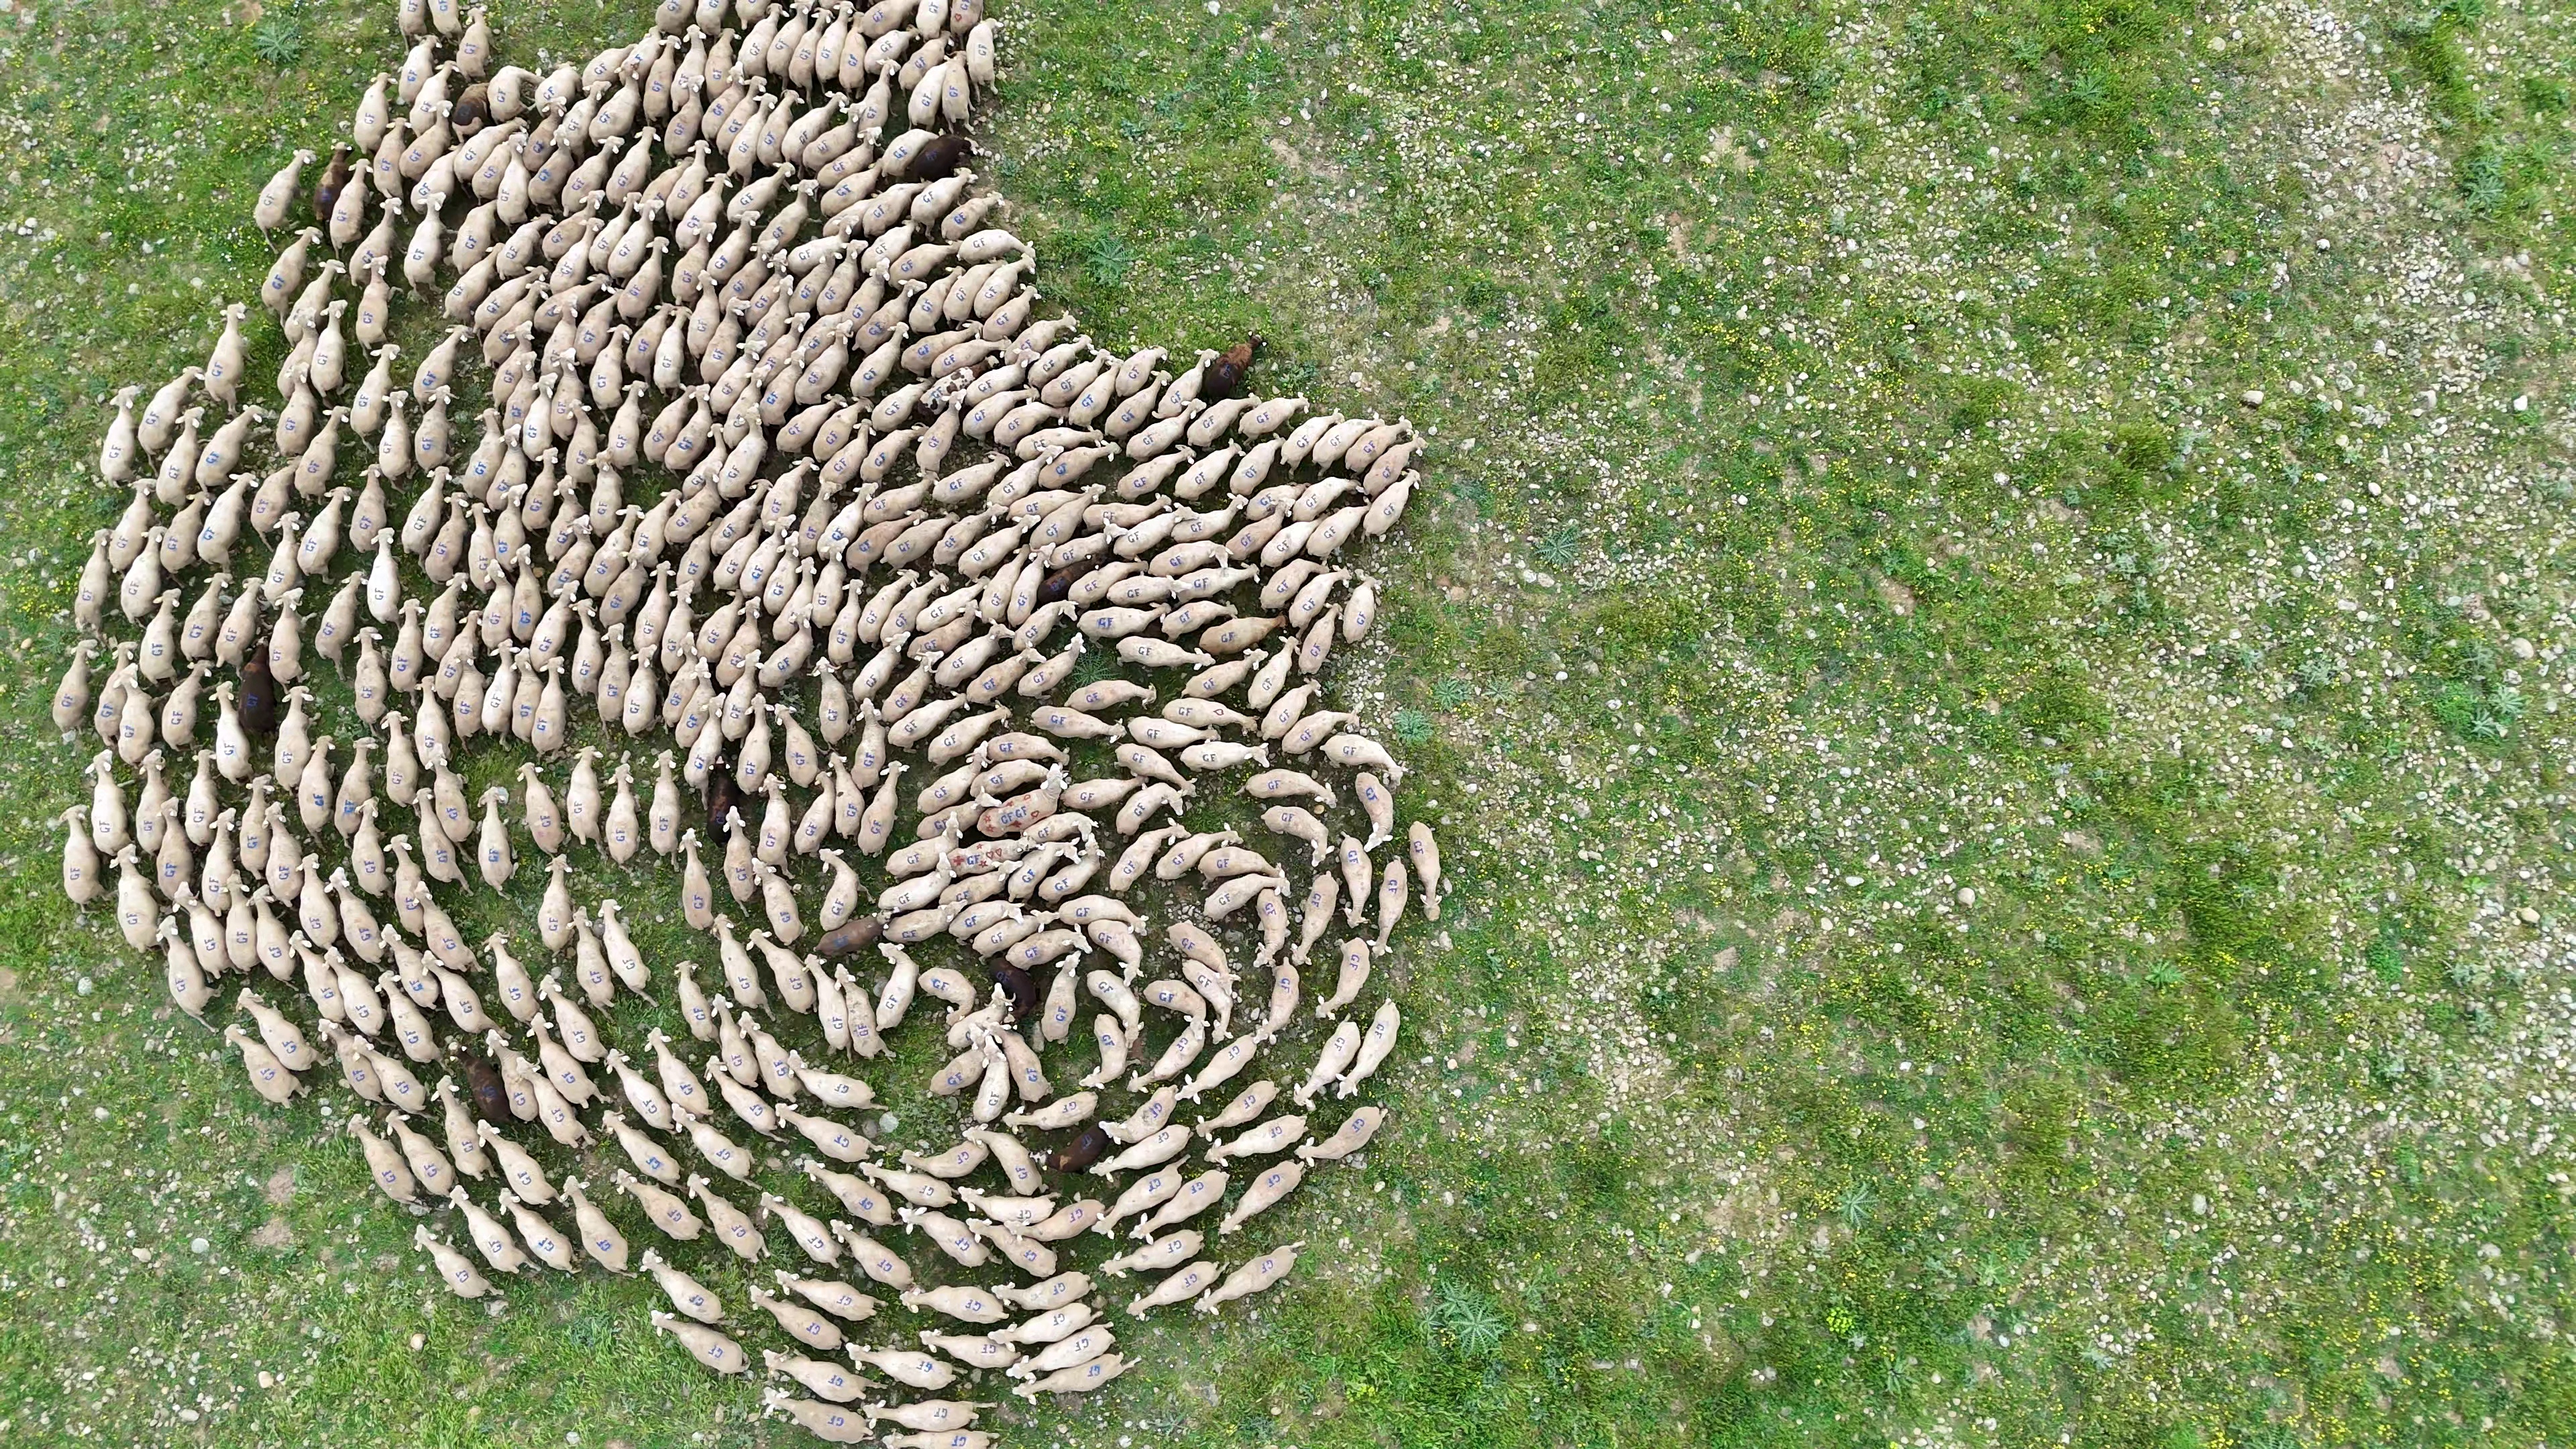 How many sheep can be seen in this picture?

470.